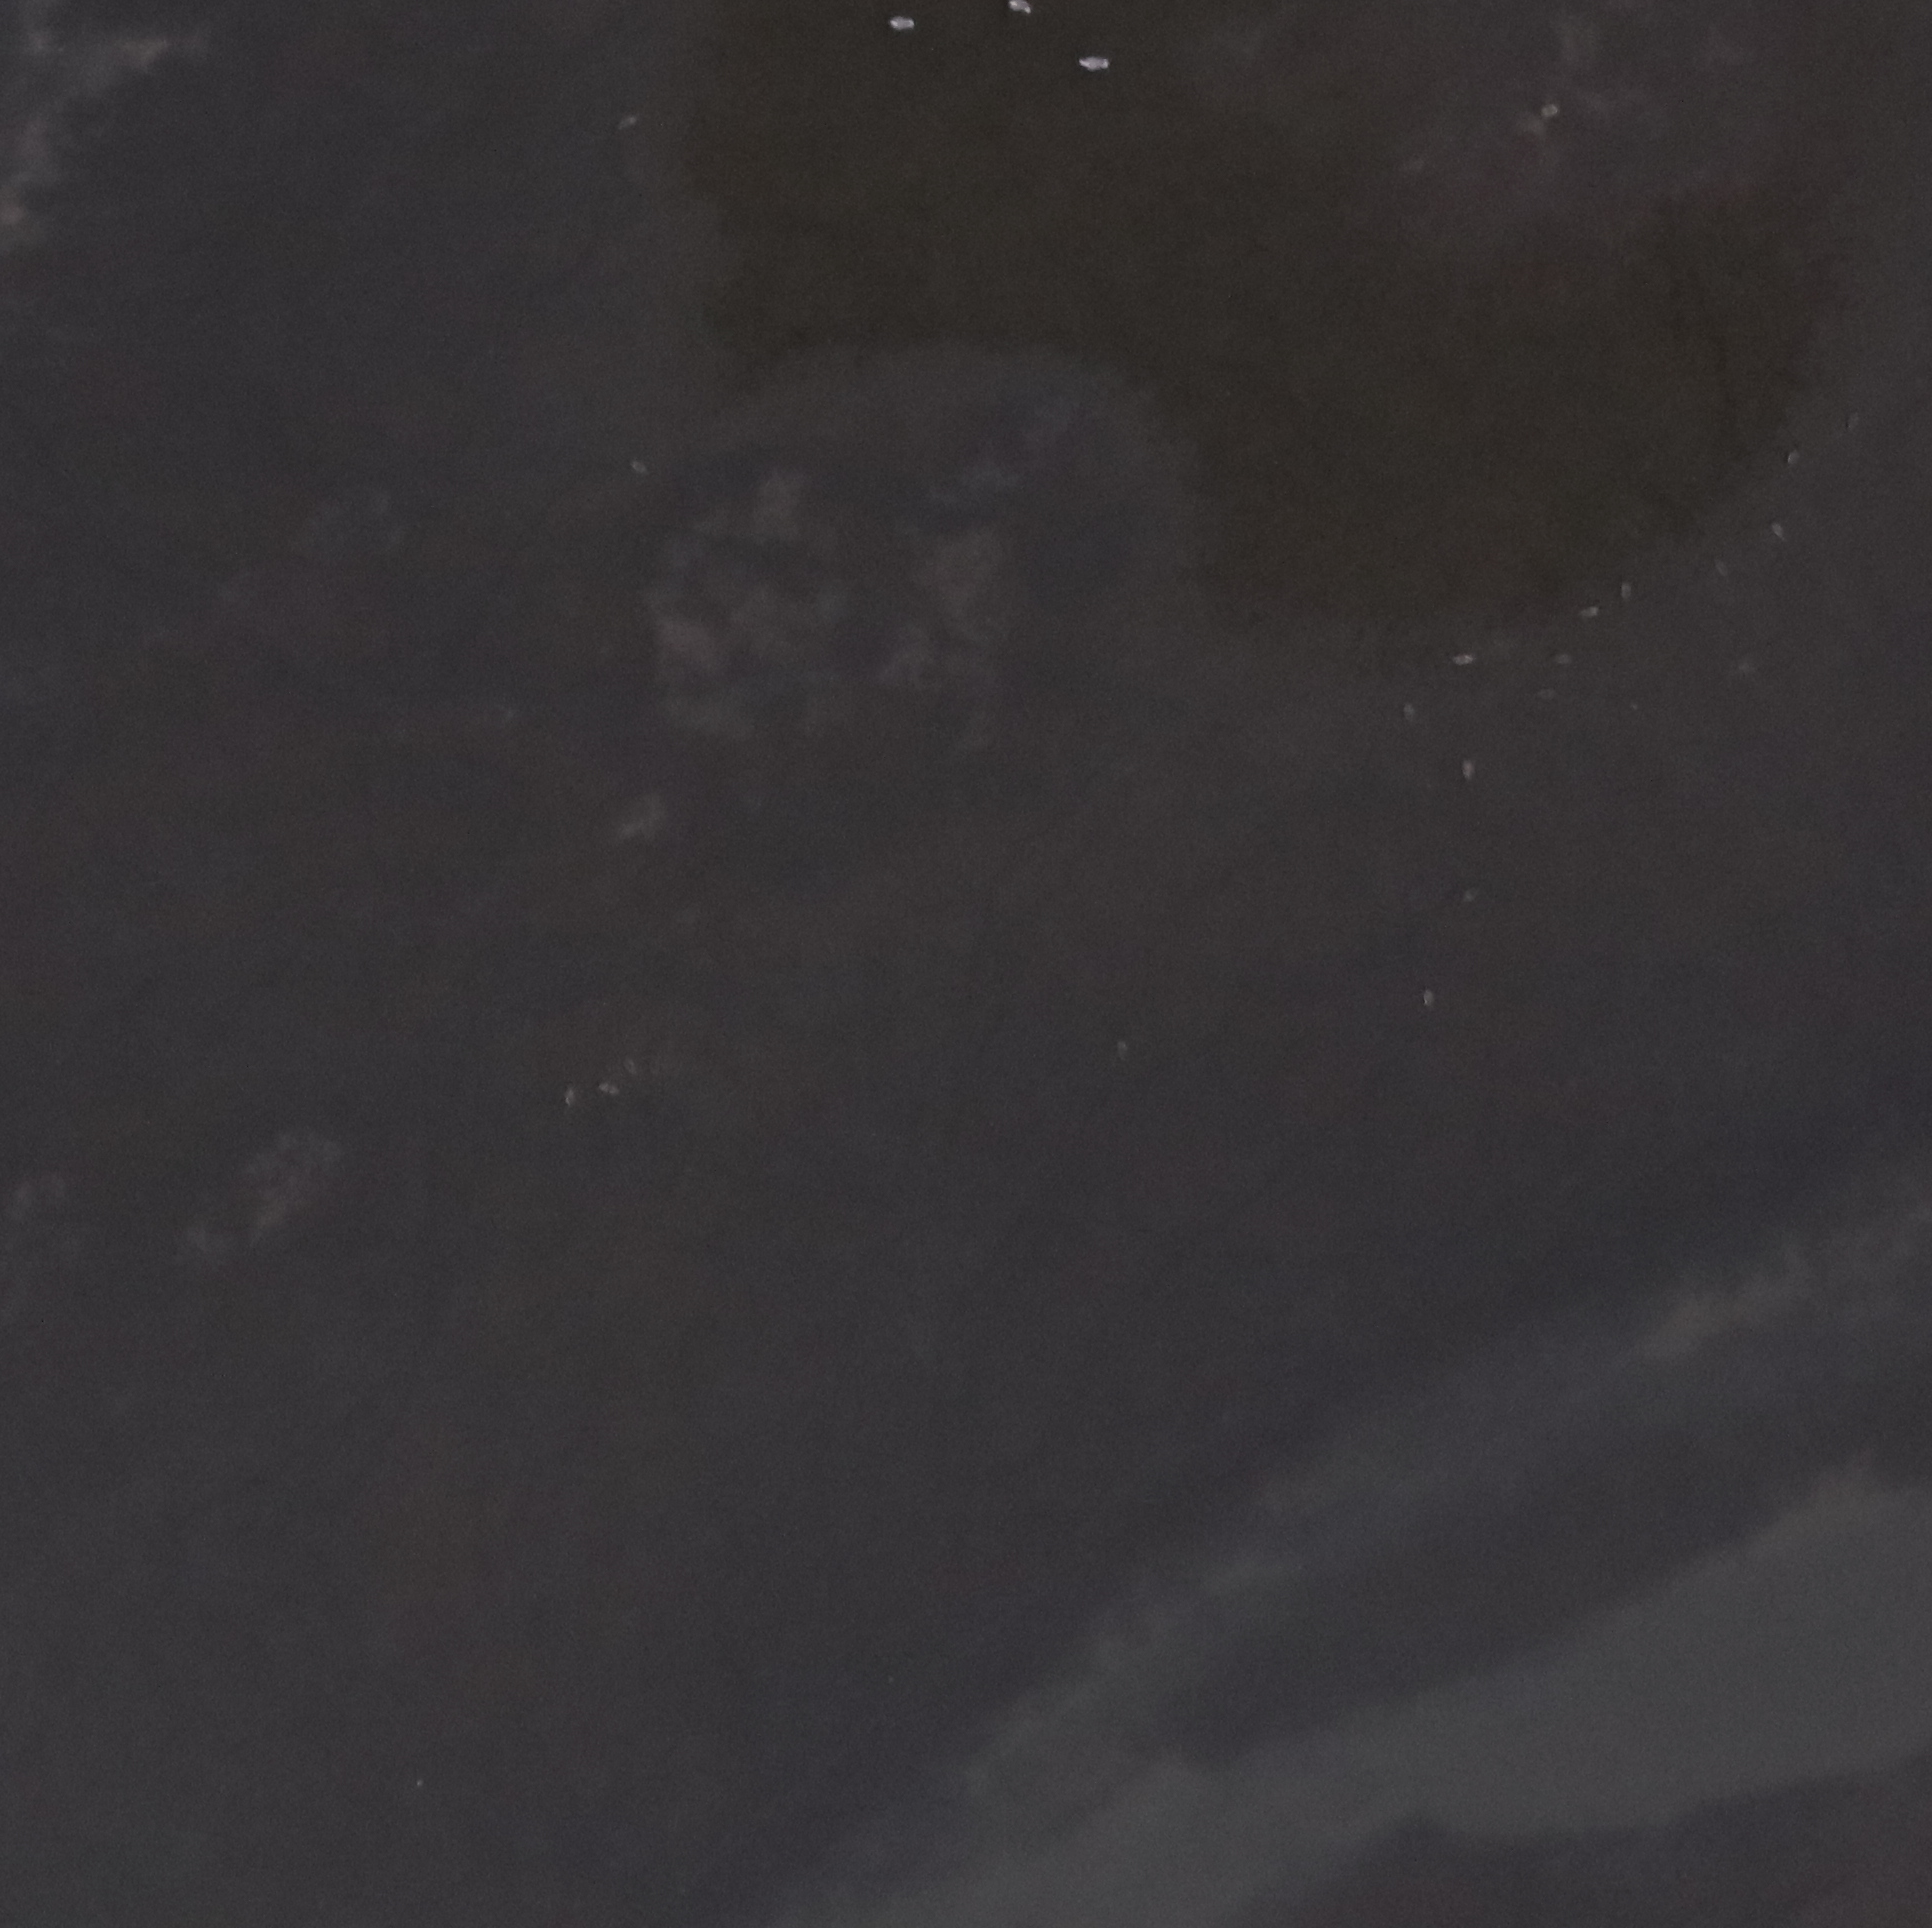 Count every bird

21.